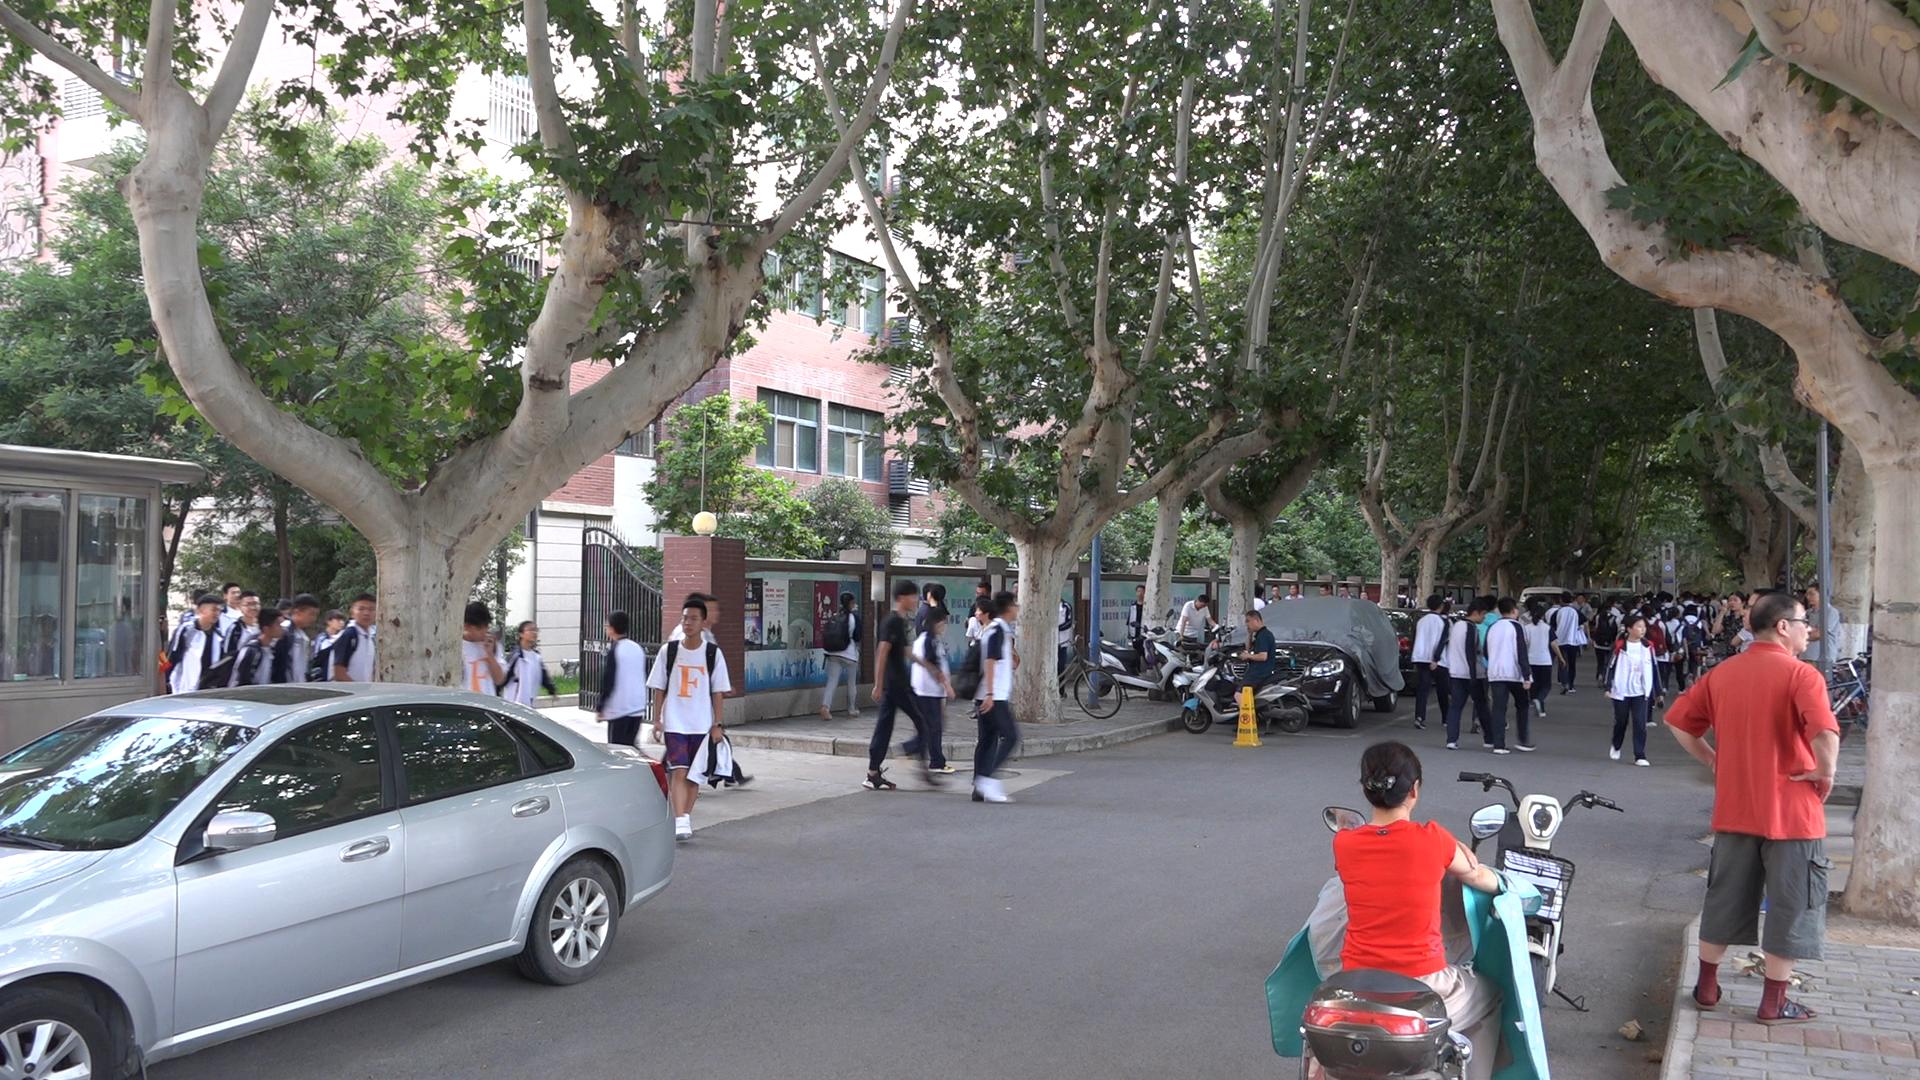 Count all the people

68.